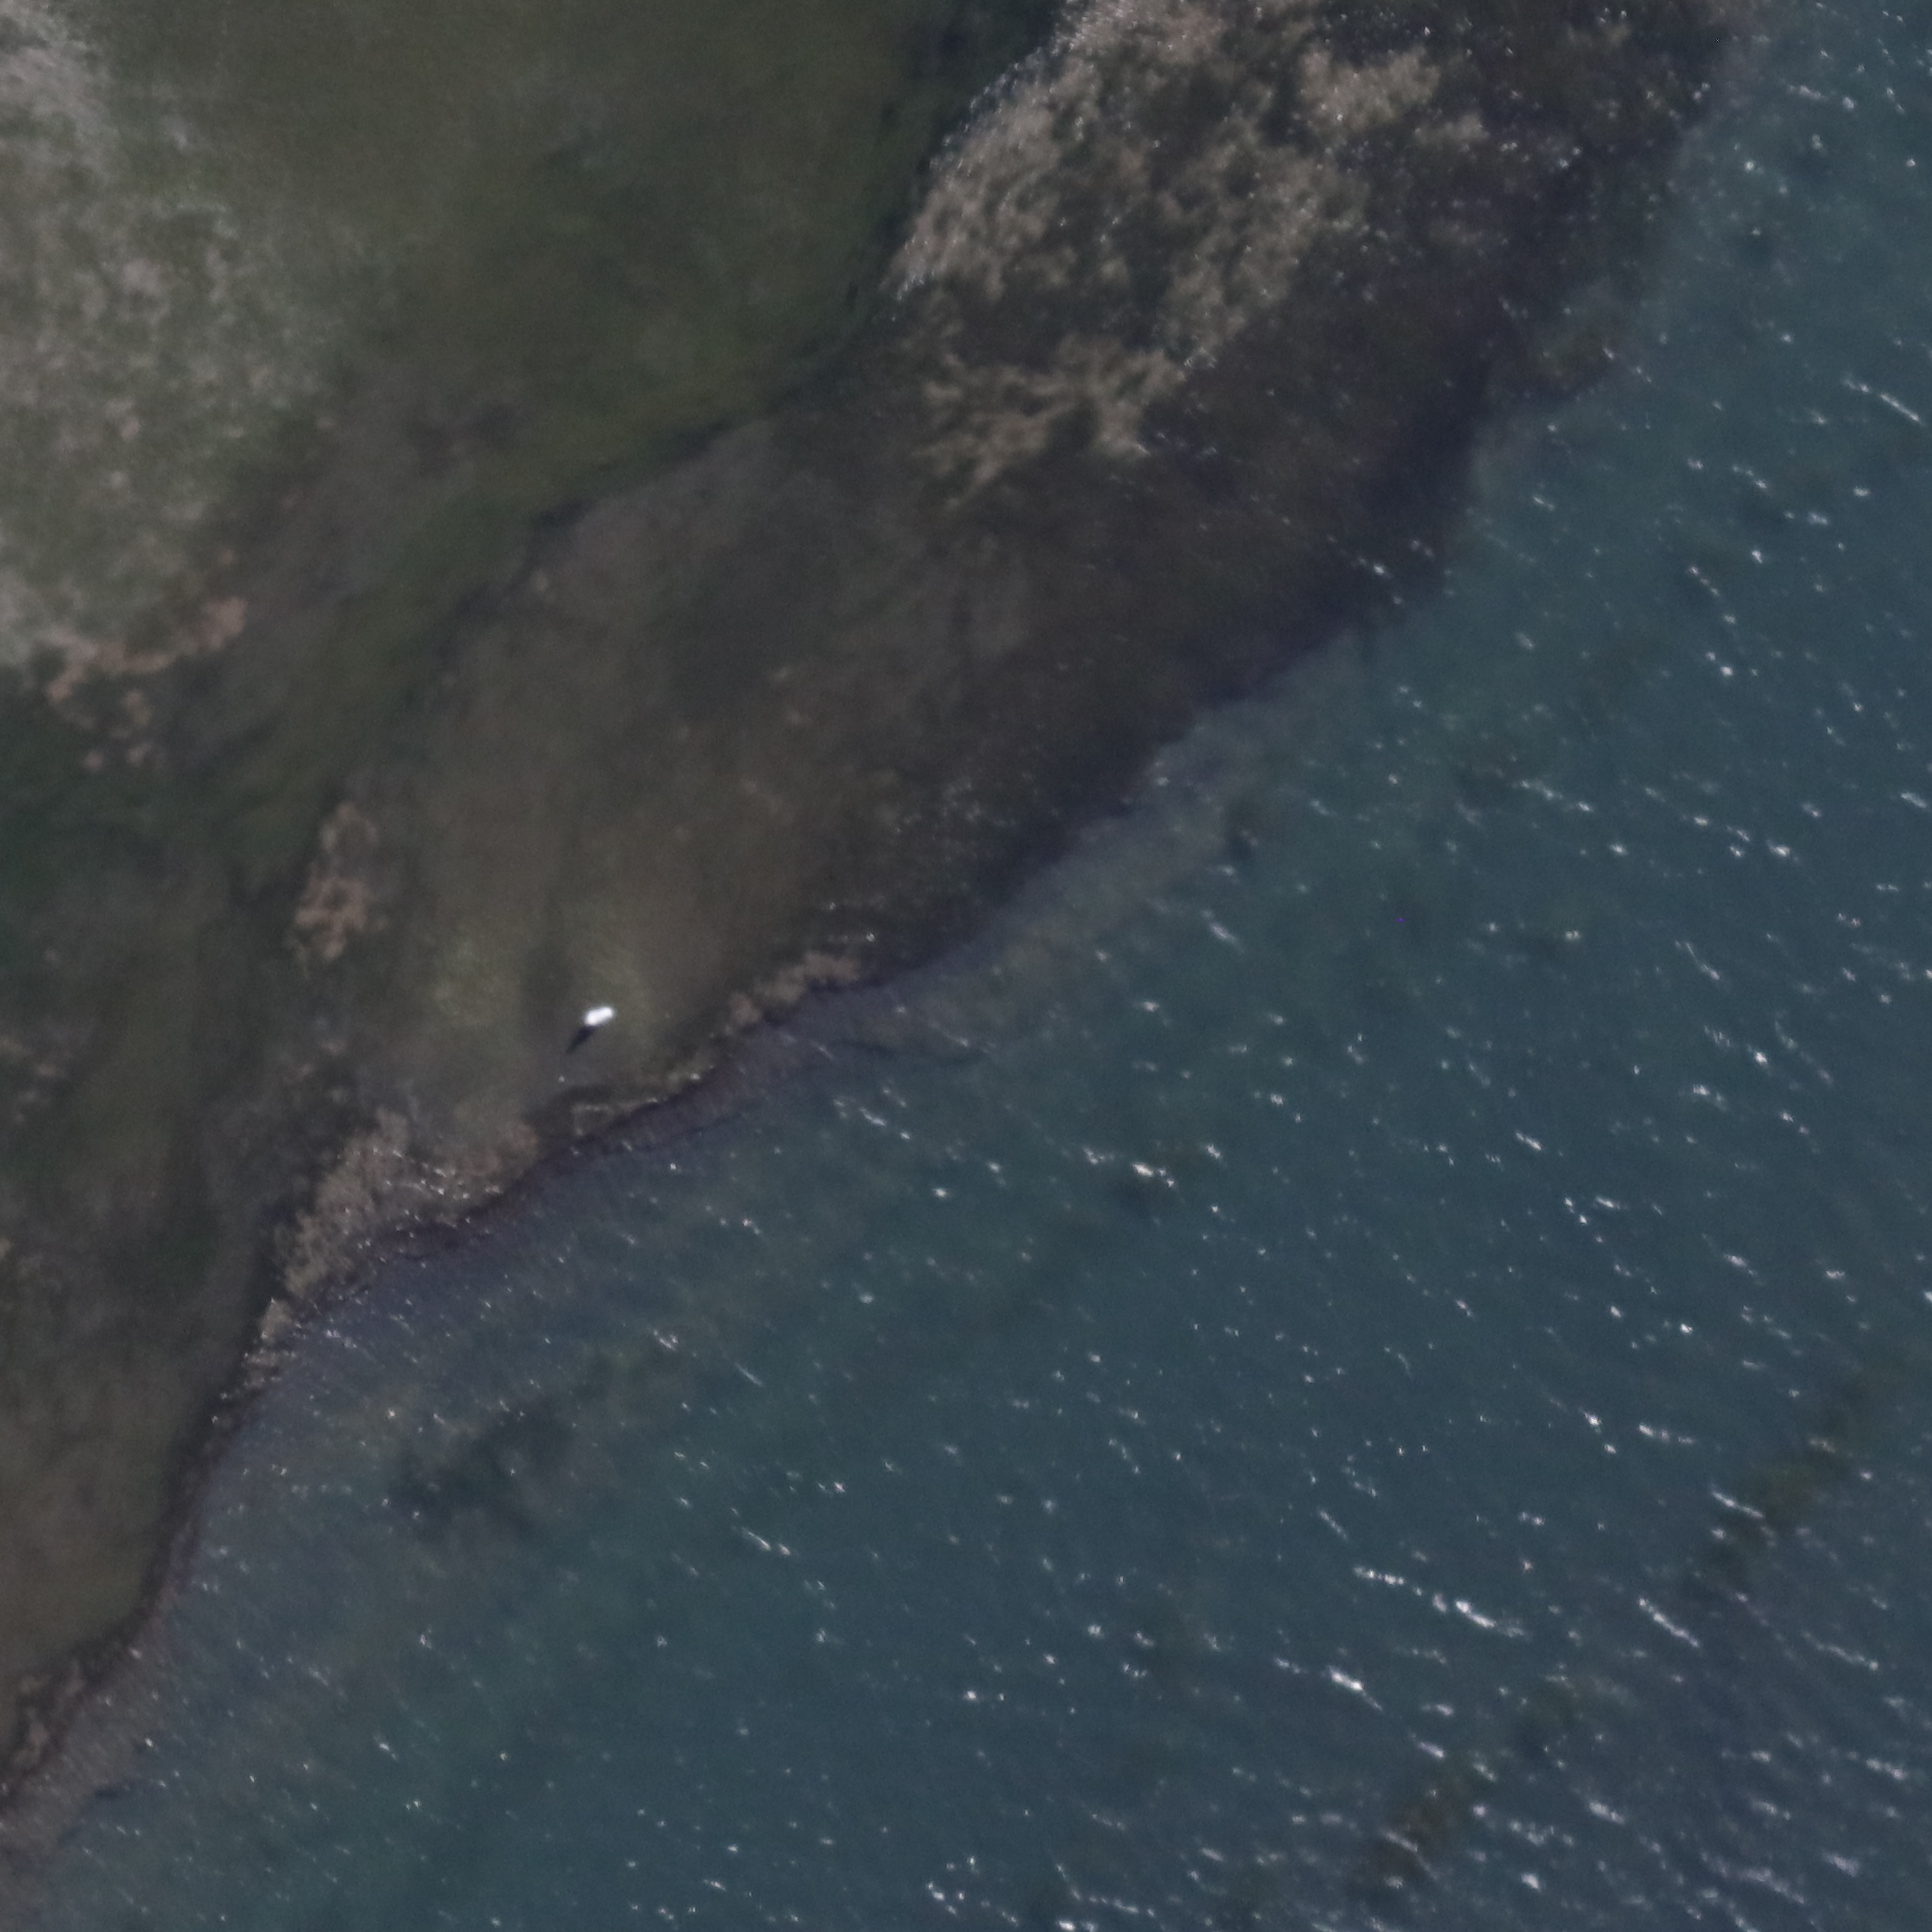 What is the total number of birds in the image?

1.